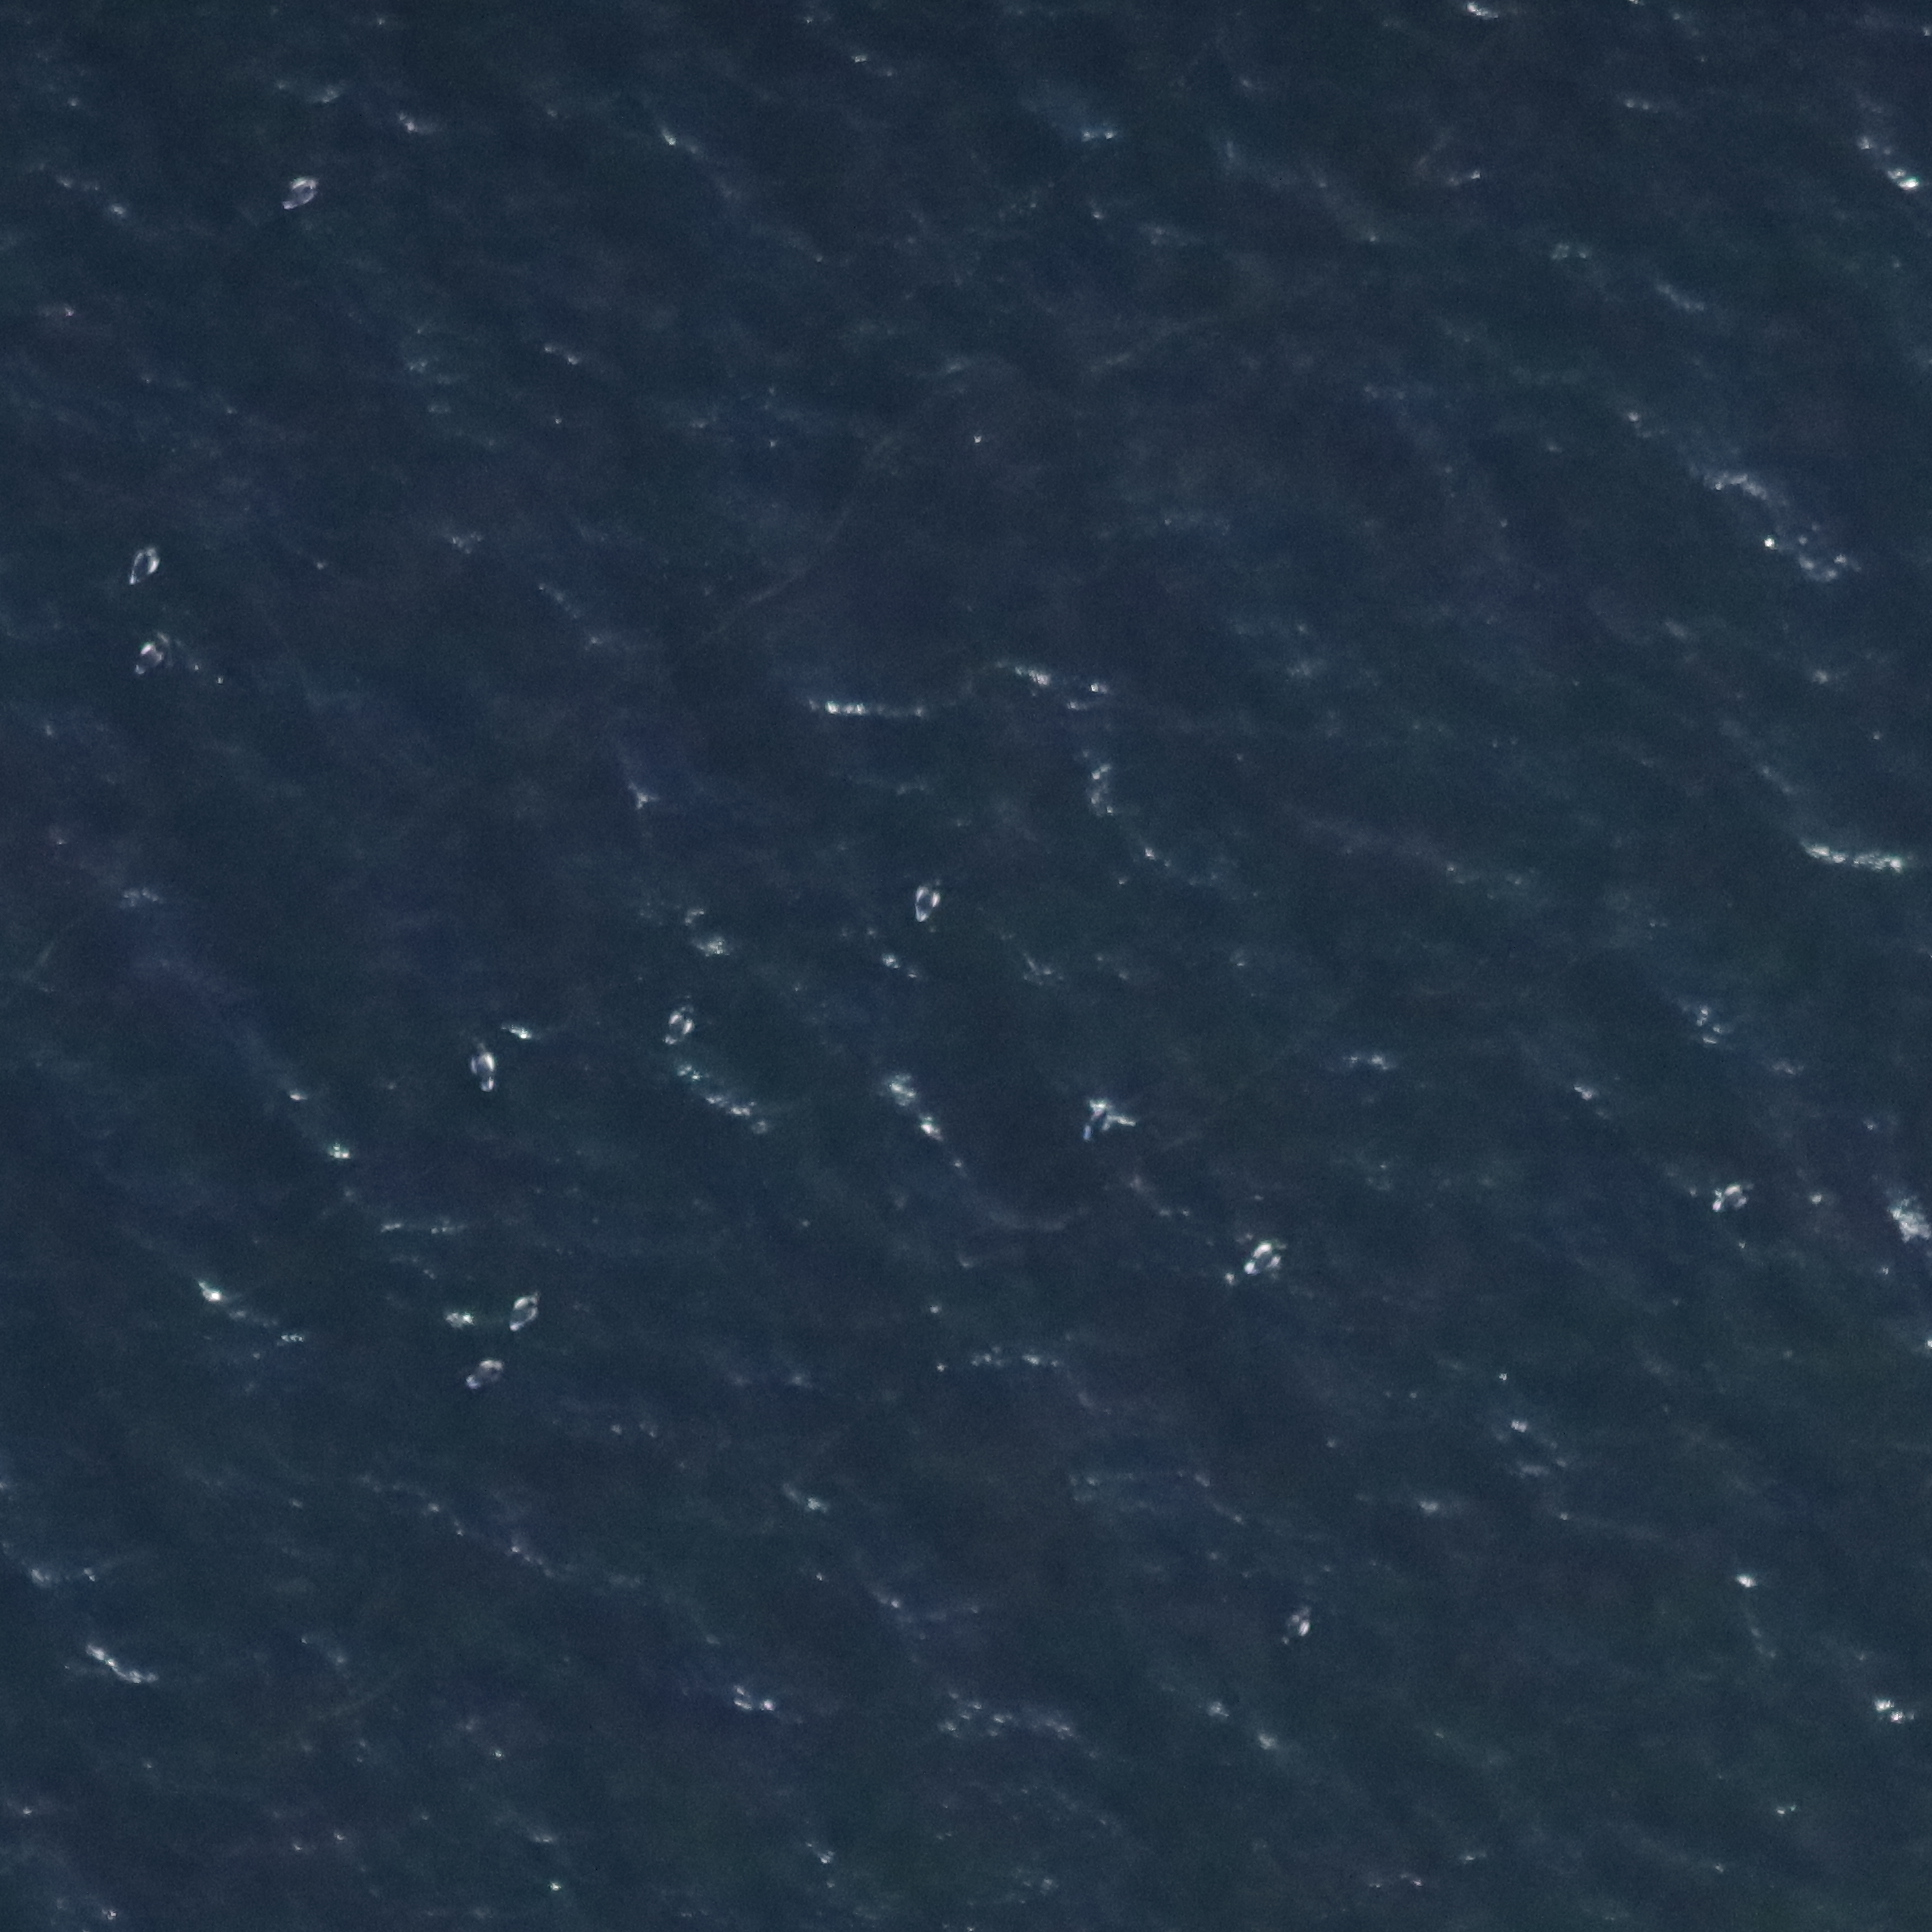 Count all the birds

12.